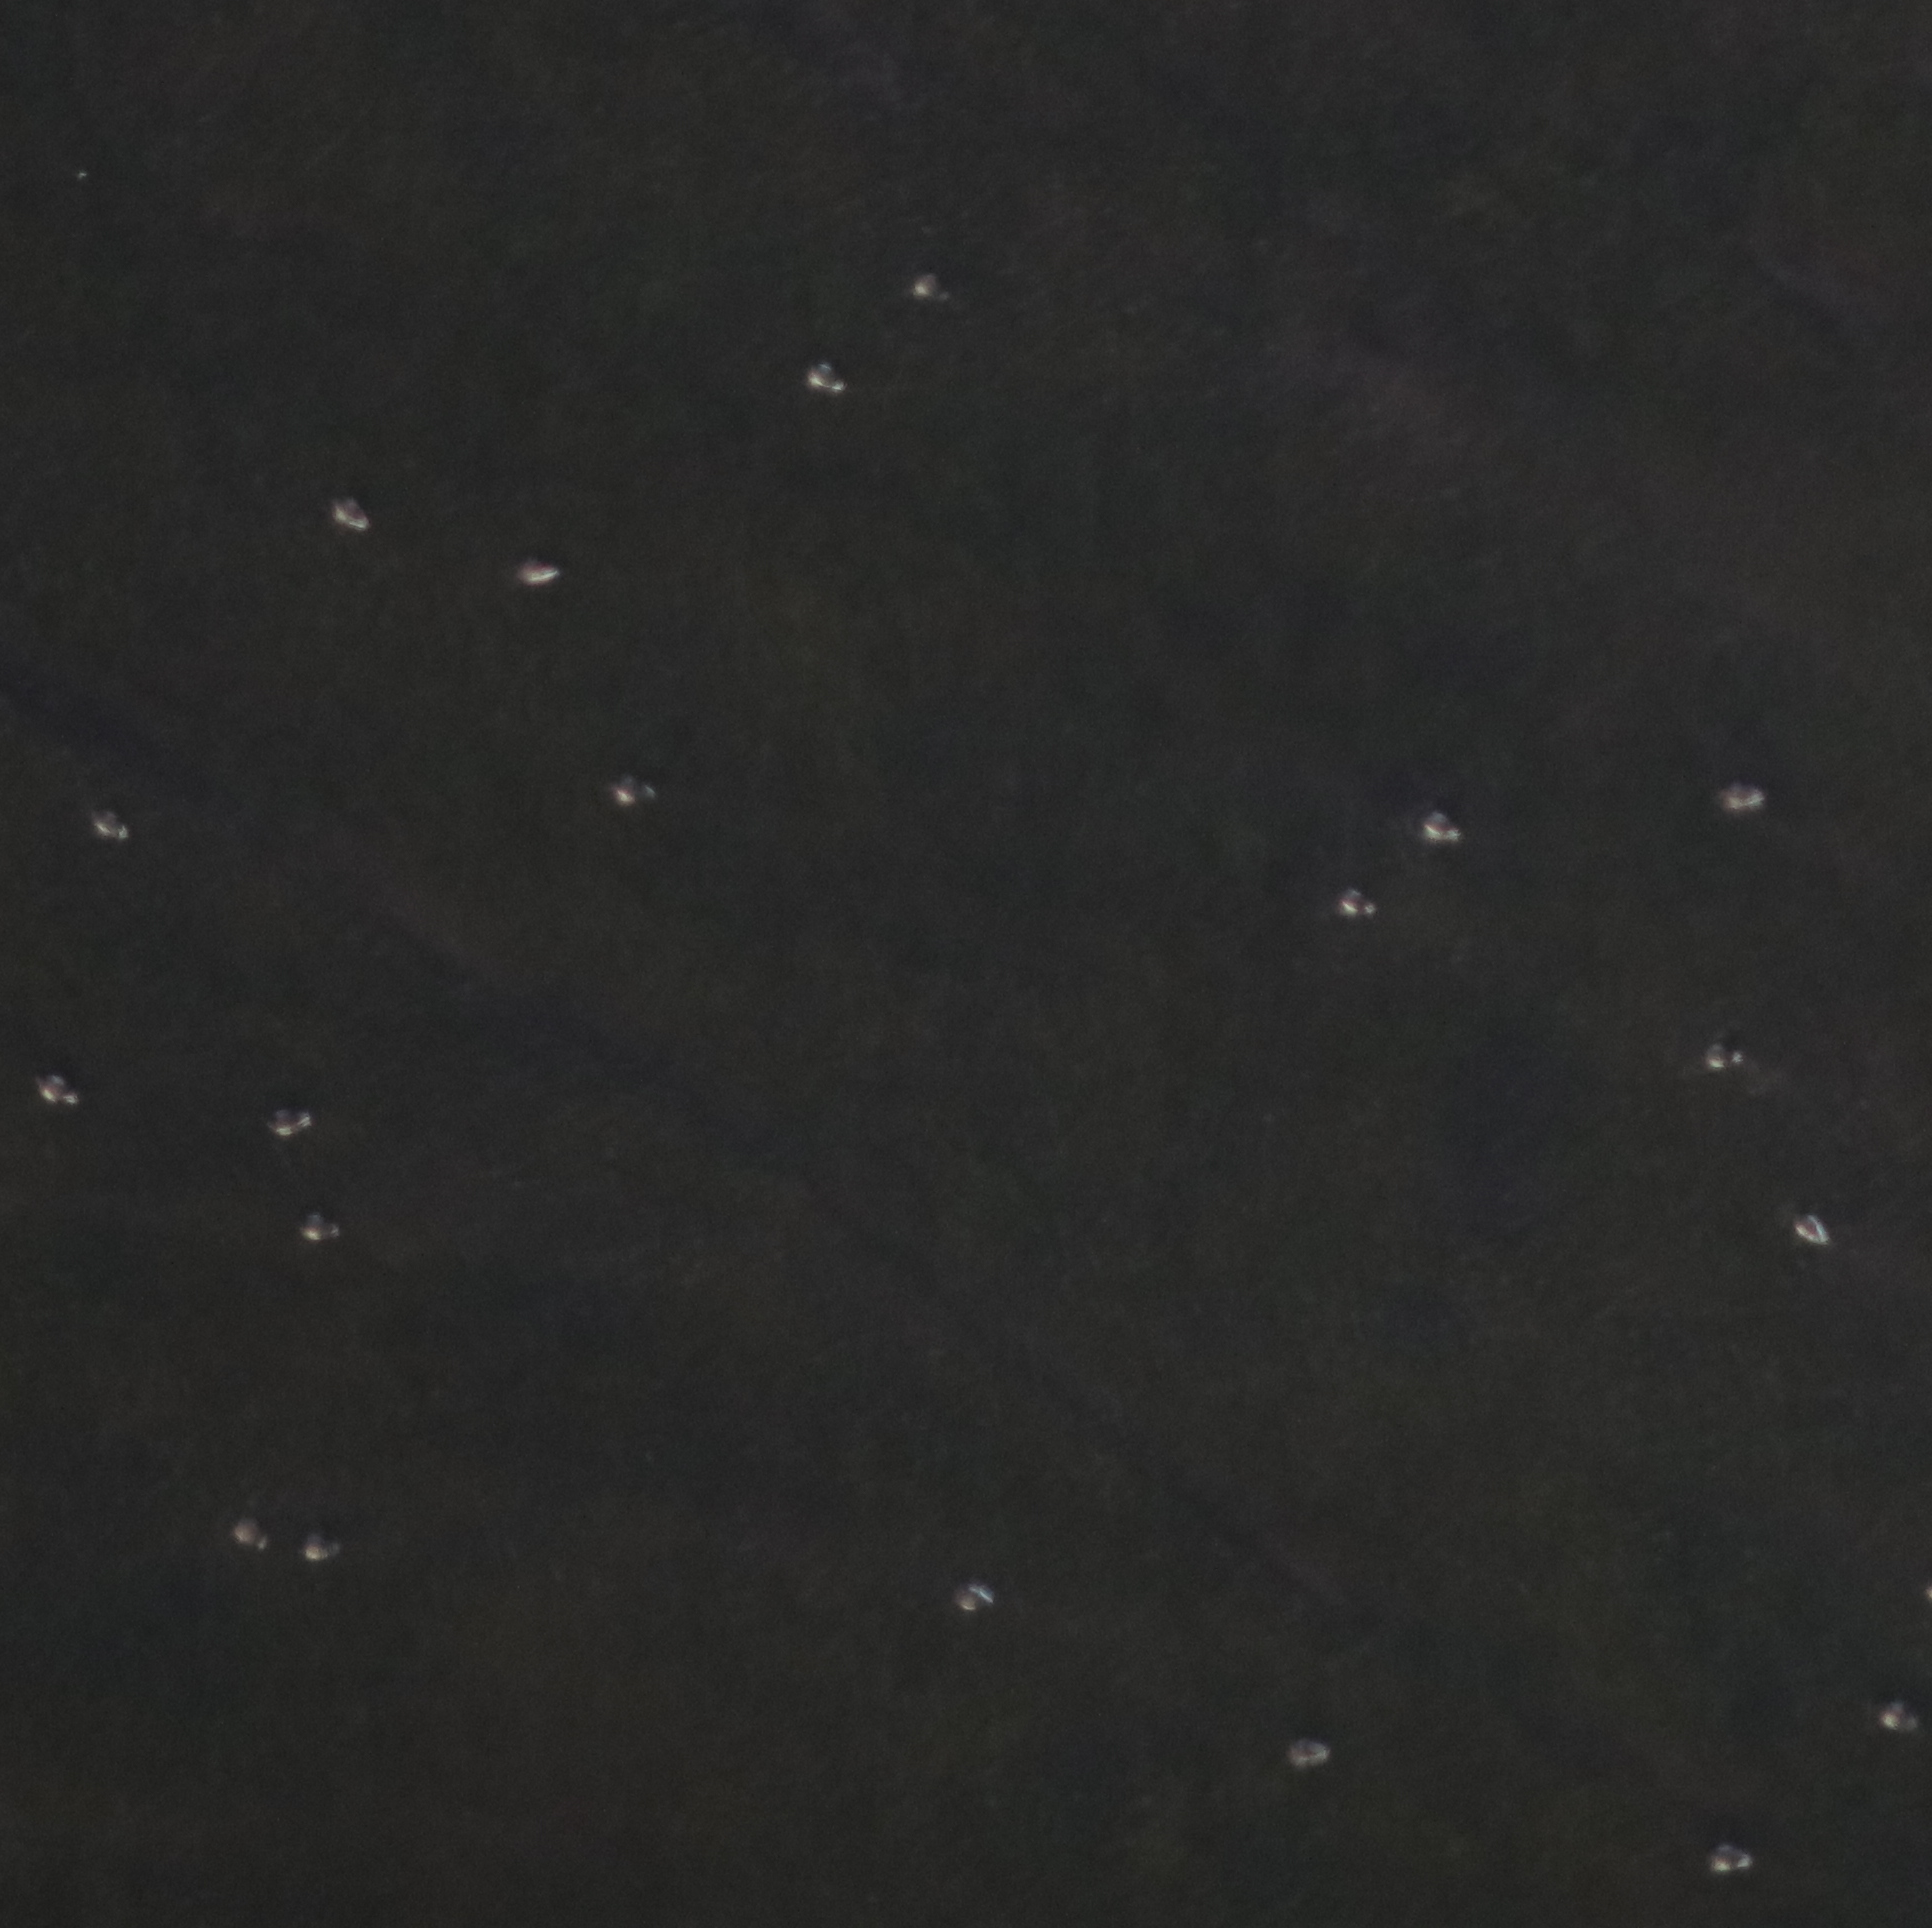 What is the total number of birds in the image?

20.